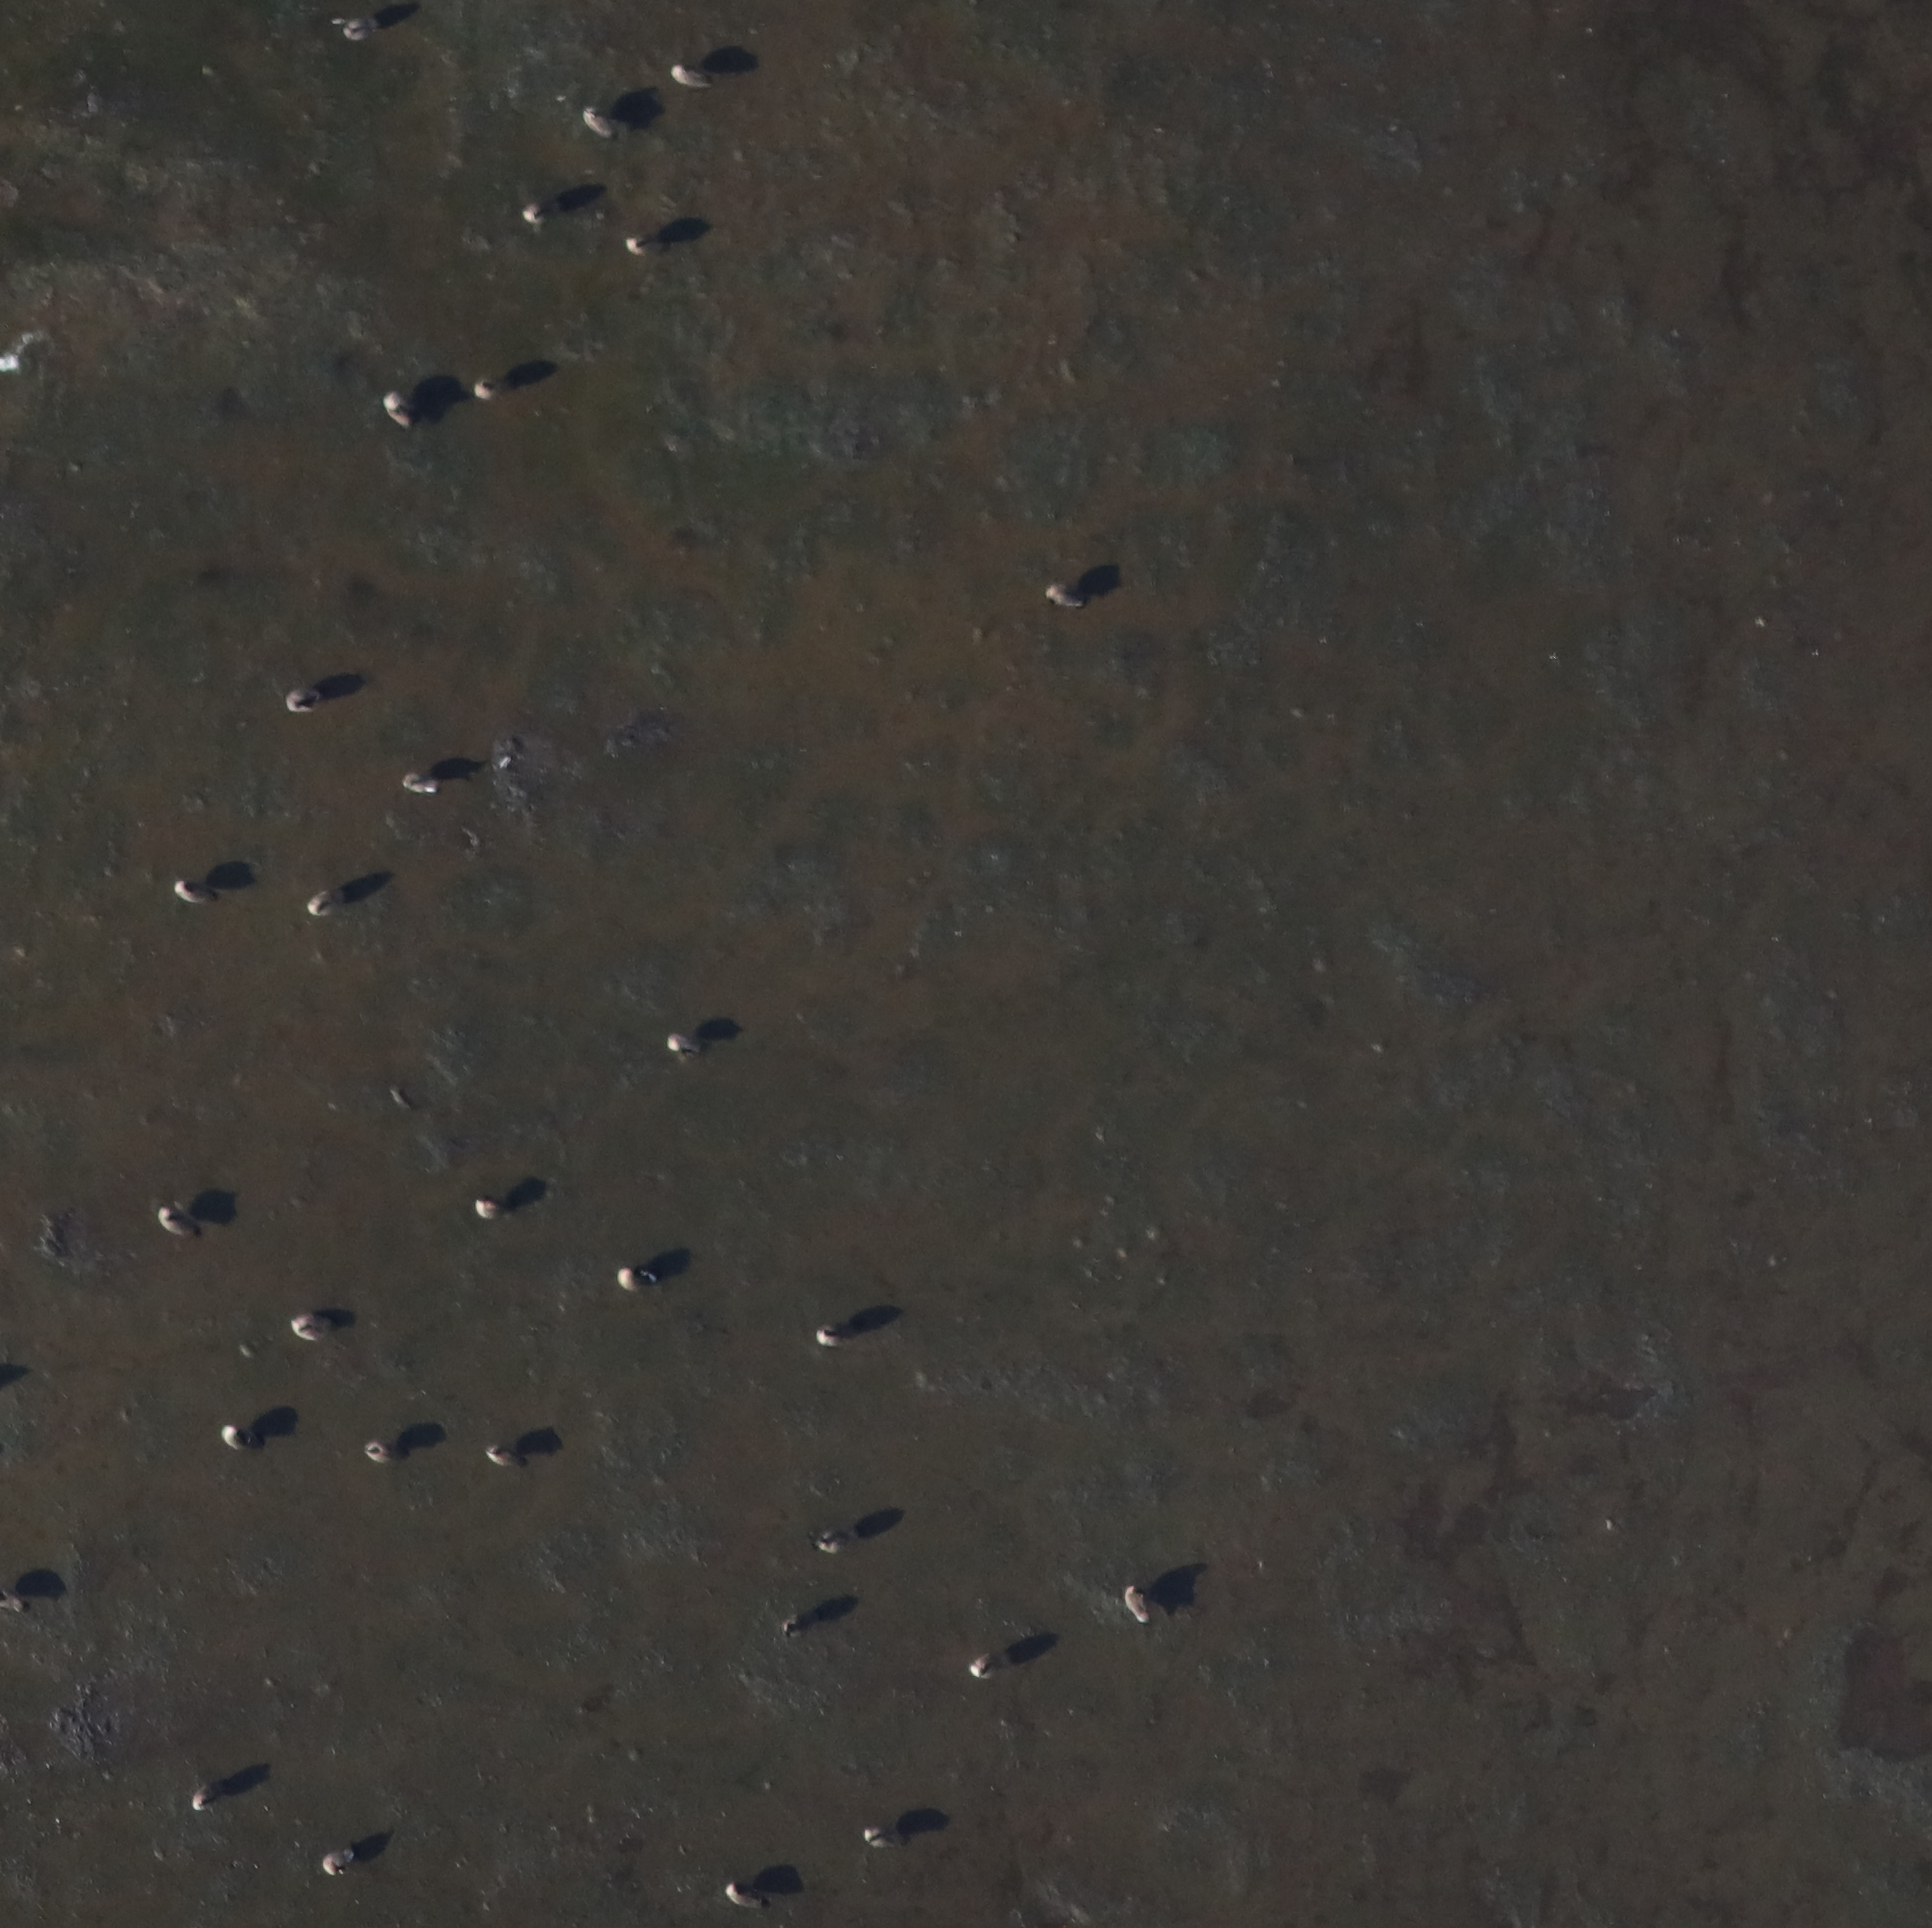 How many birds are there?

30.